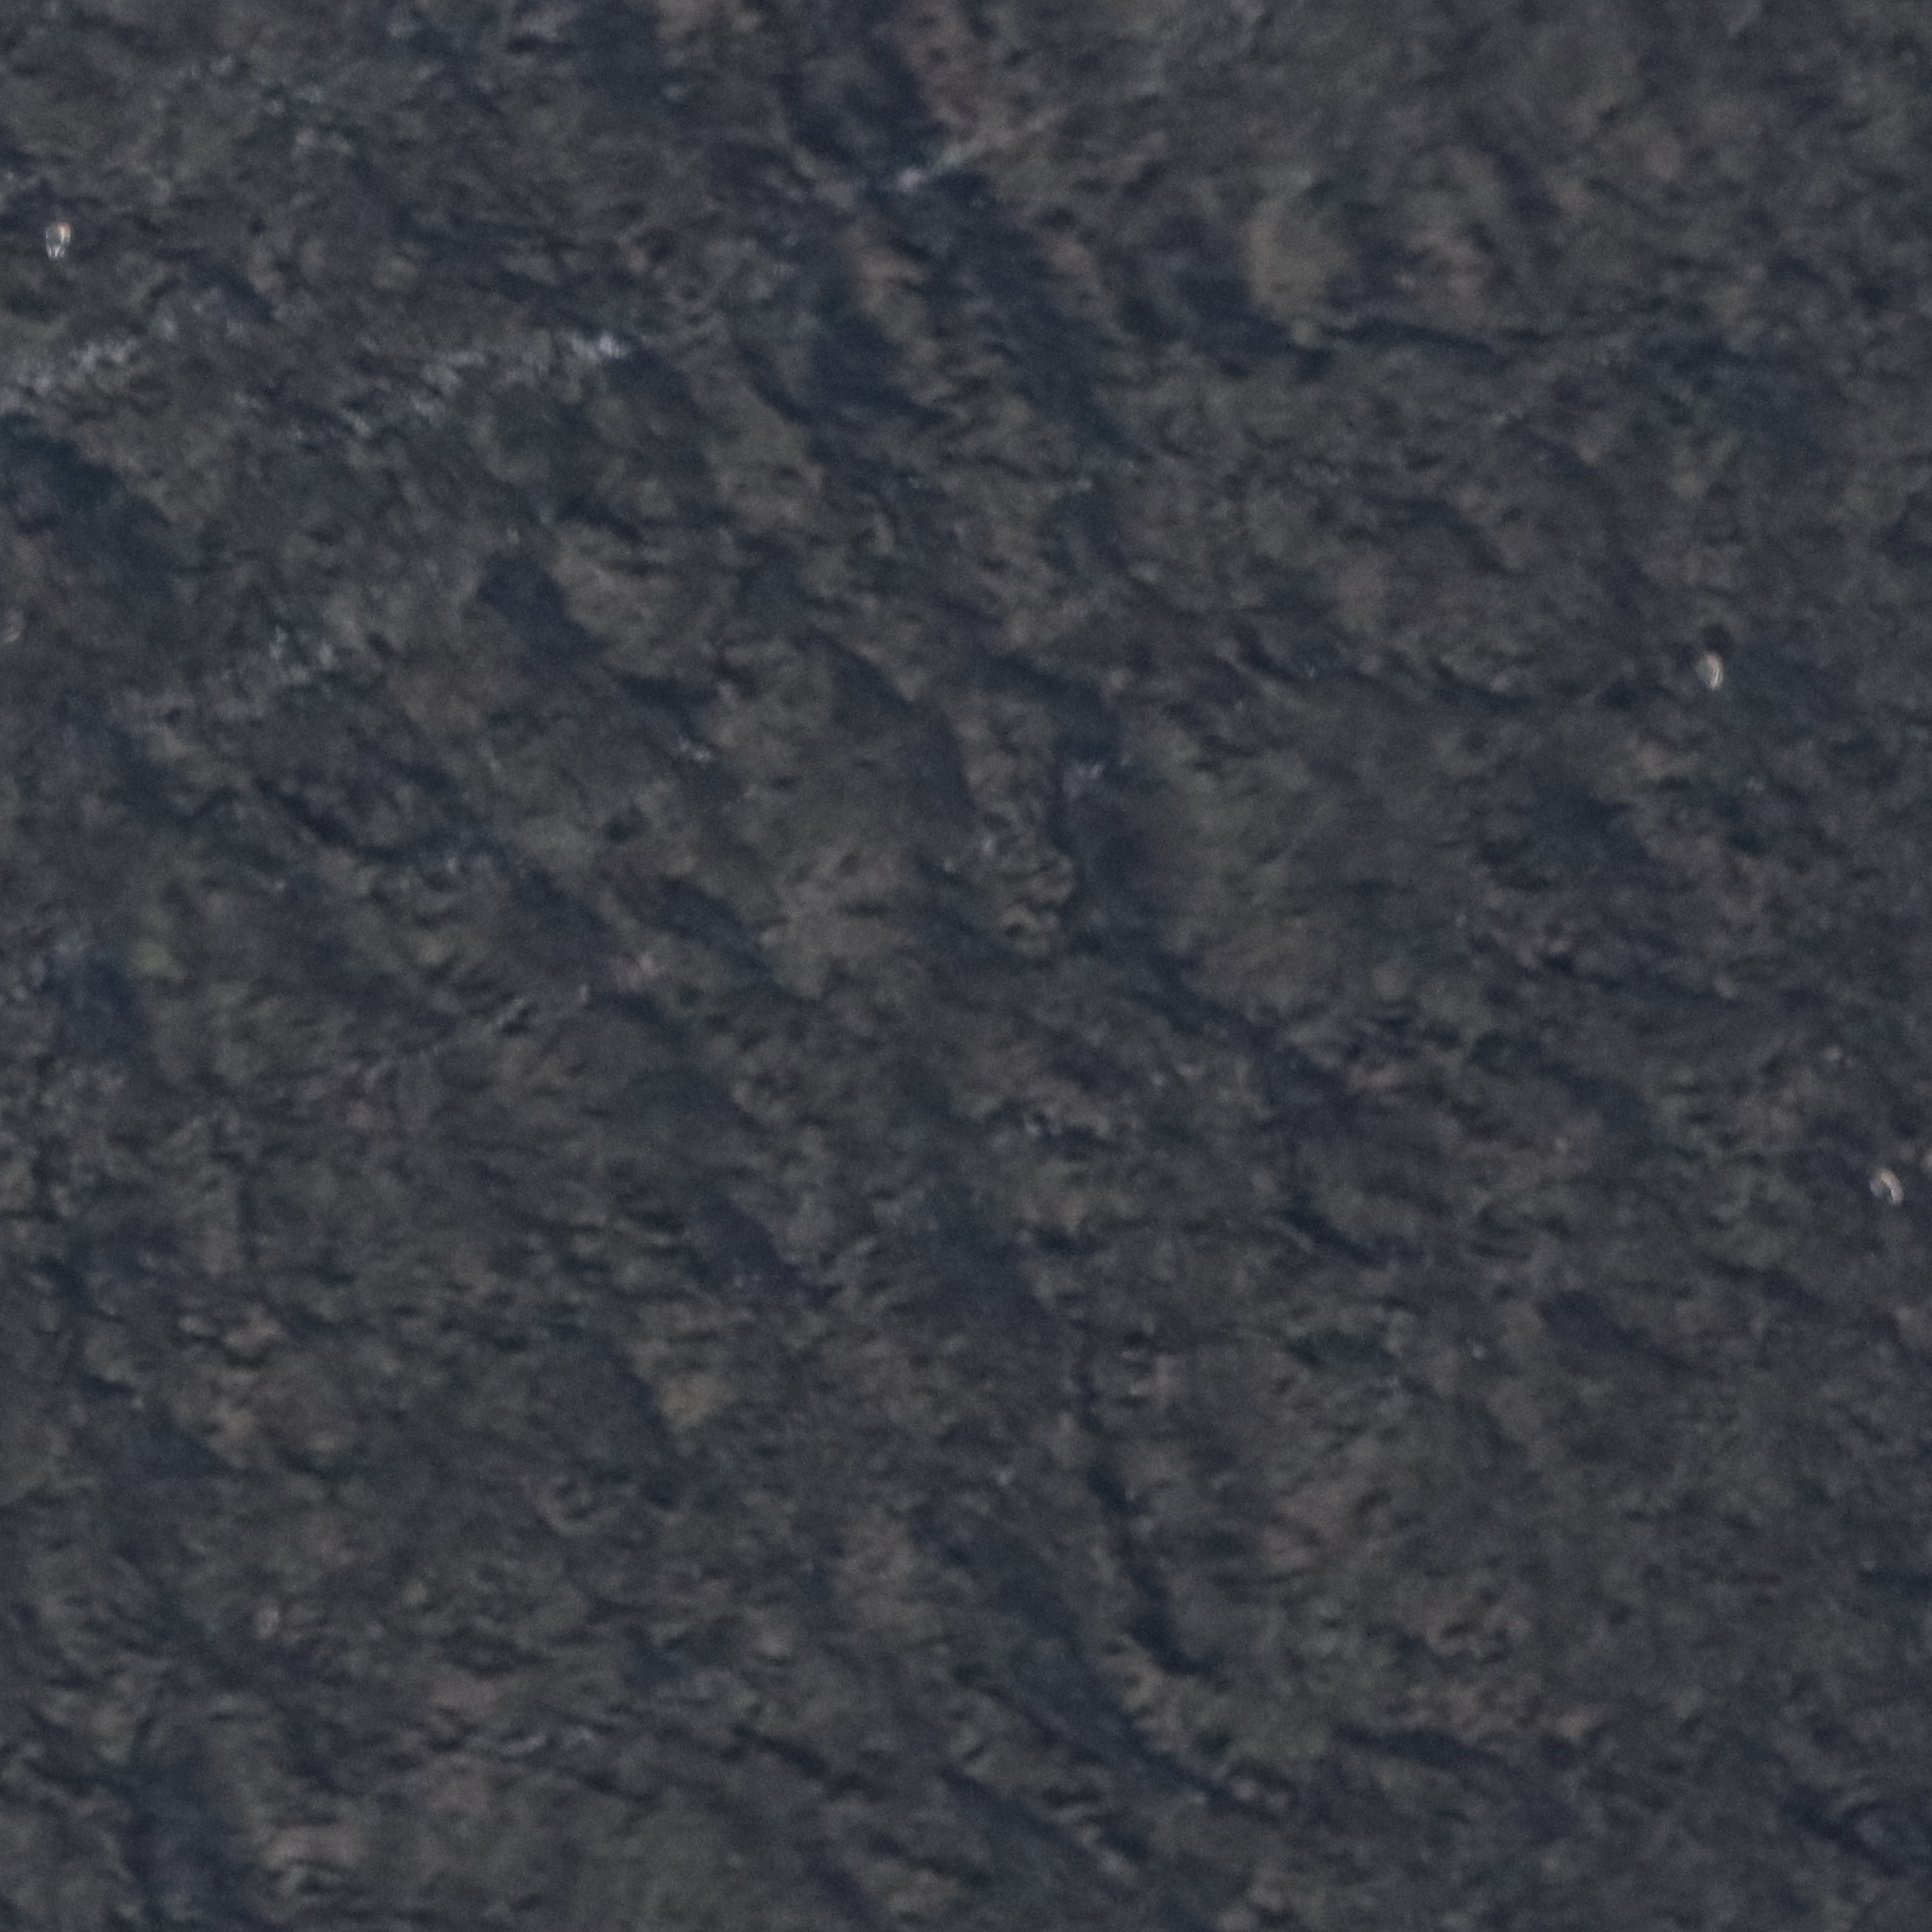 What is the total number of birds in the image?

3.